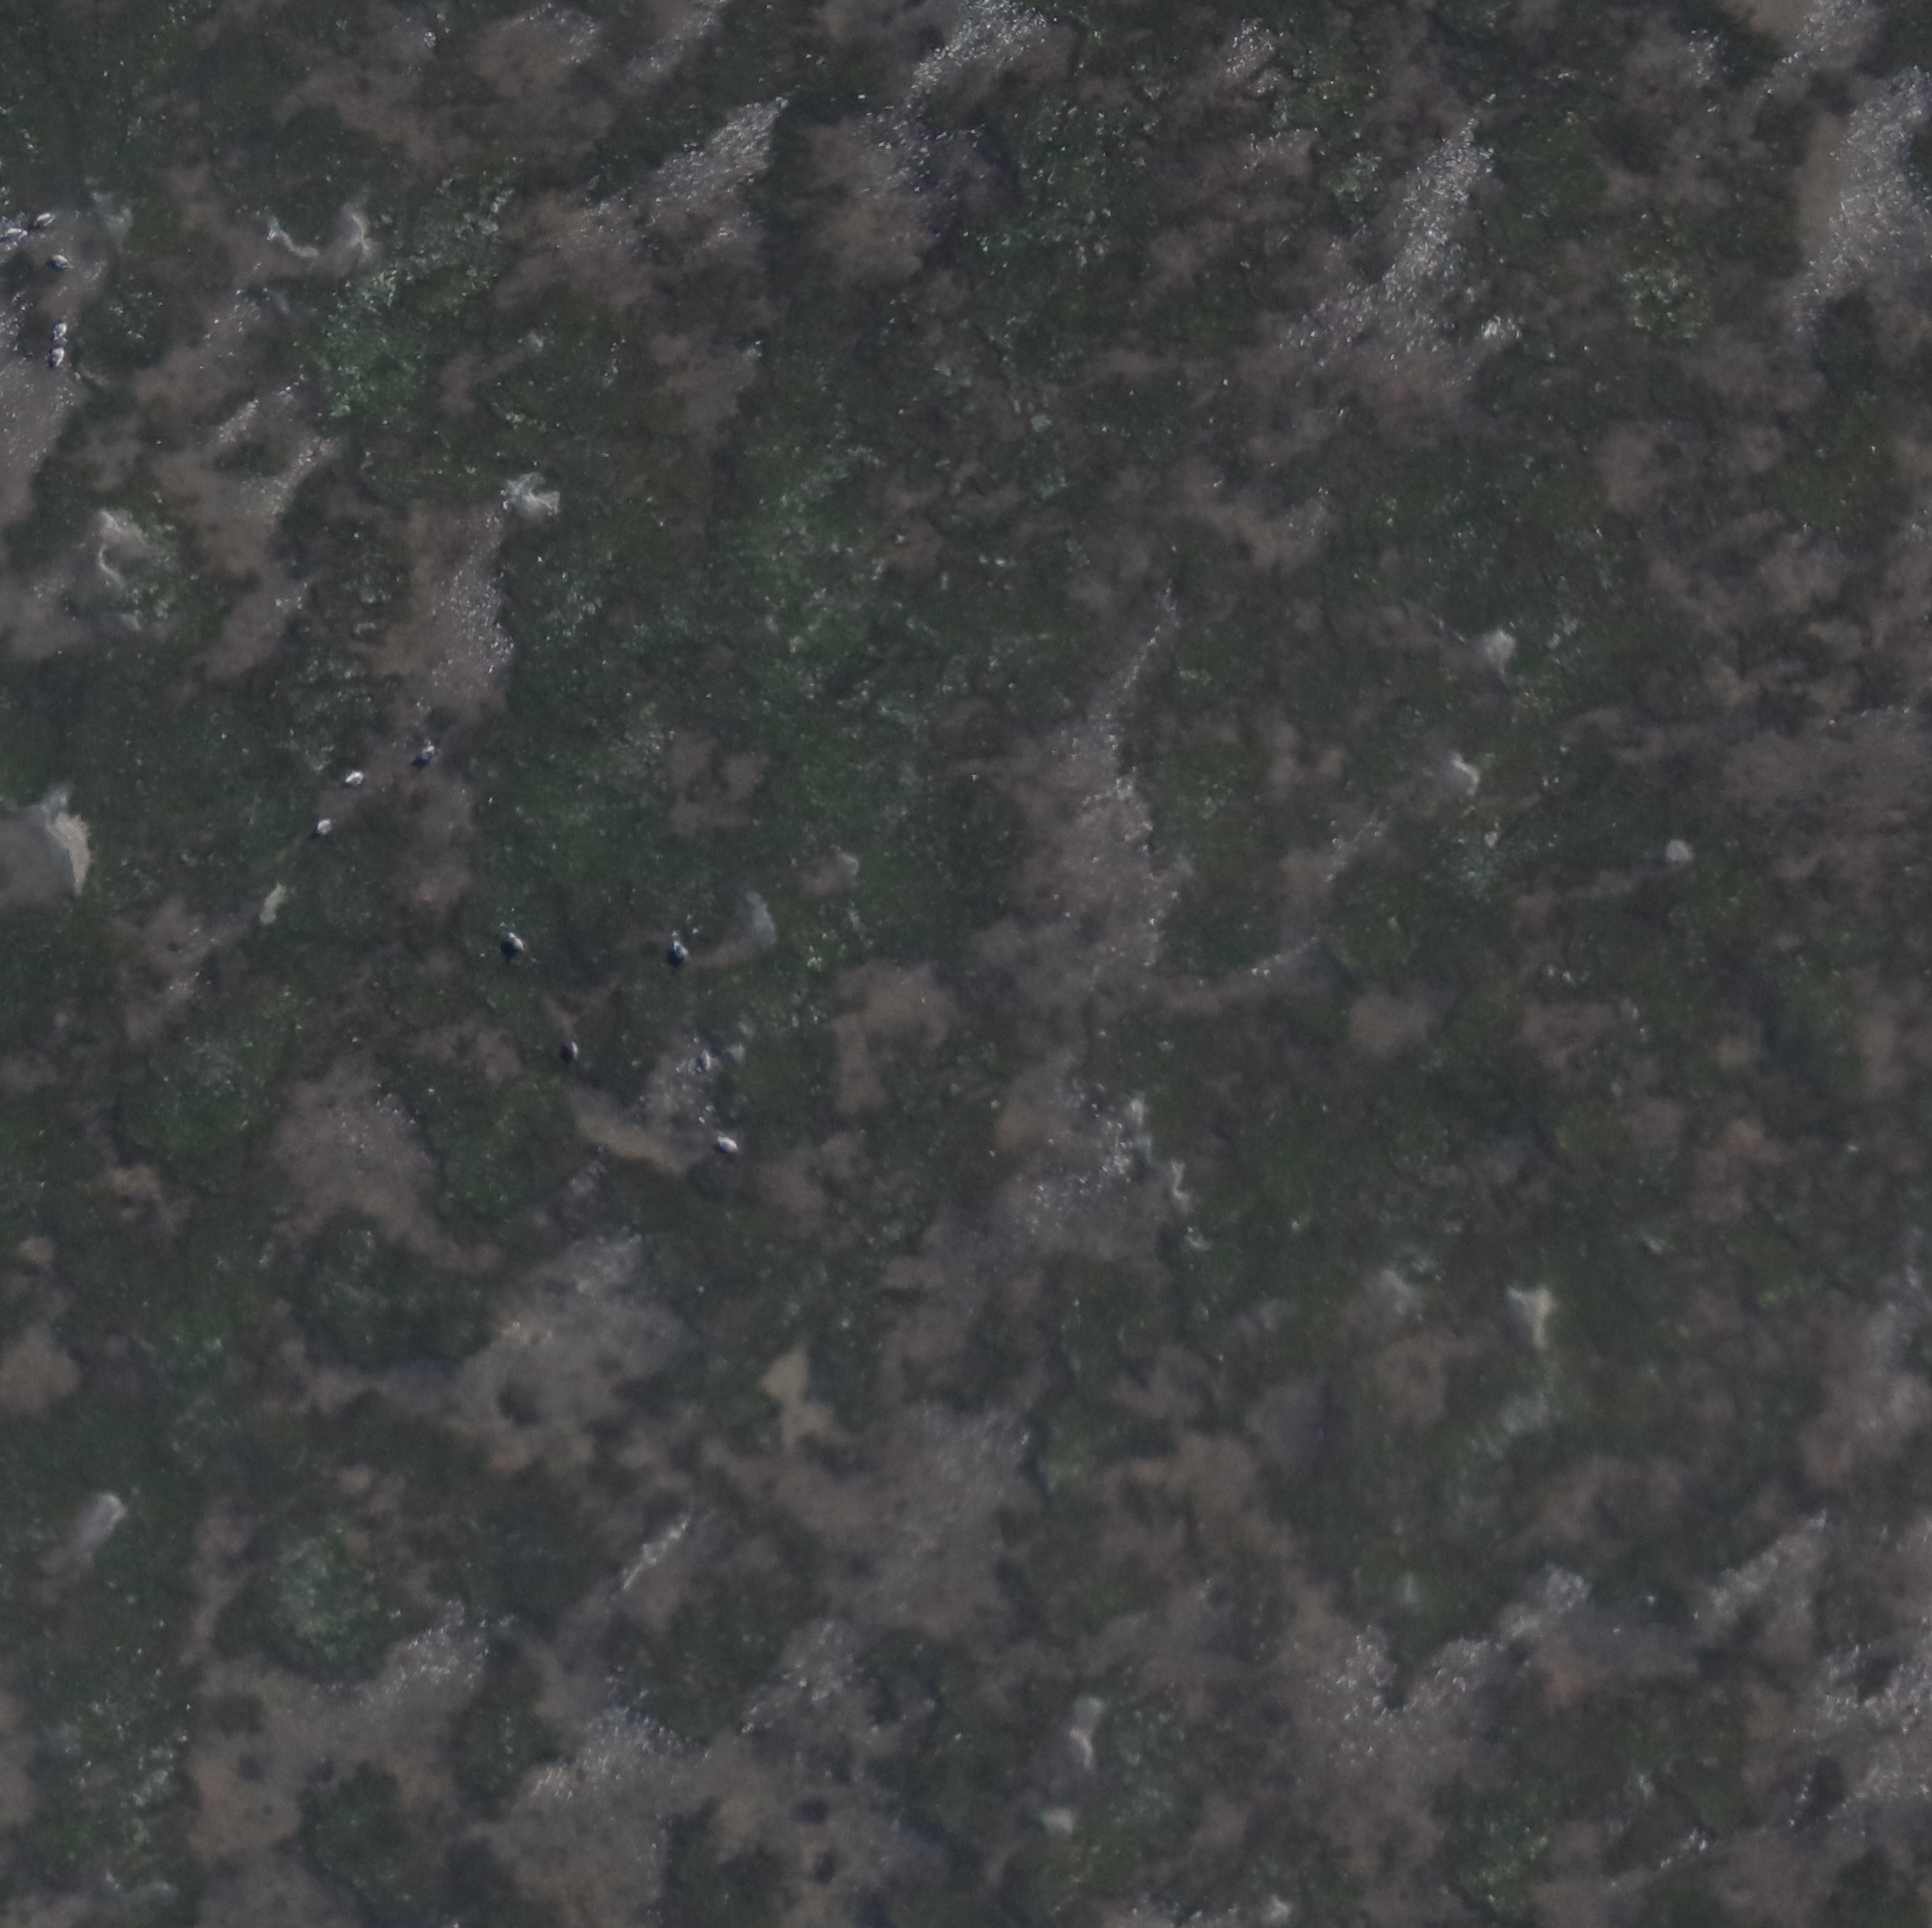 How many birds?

13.